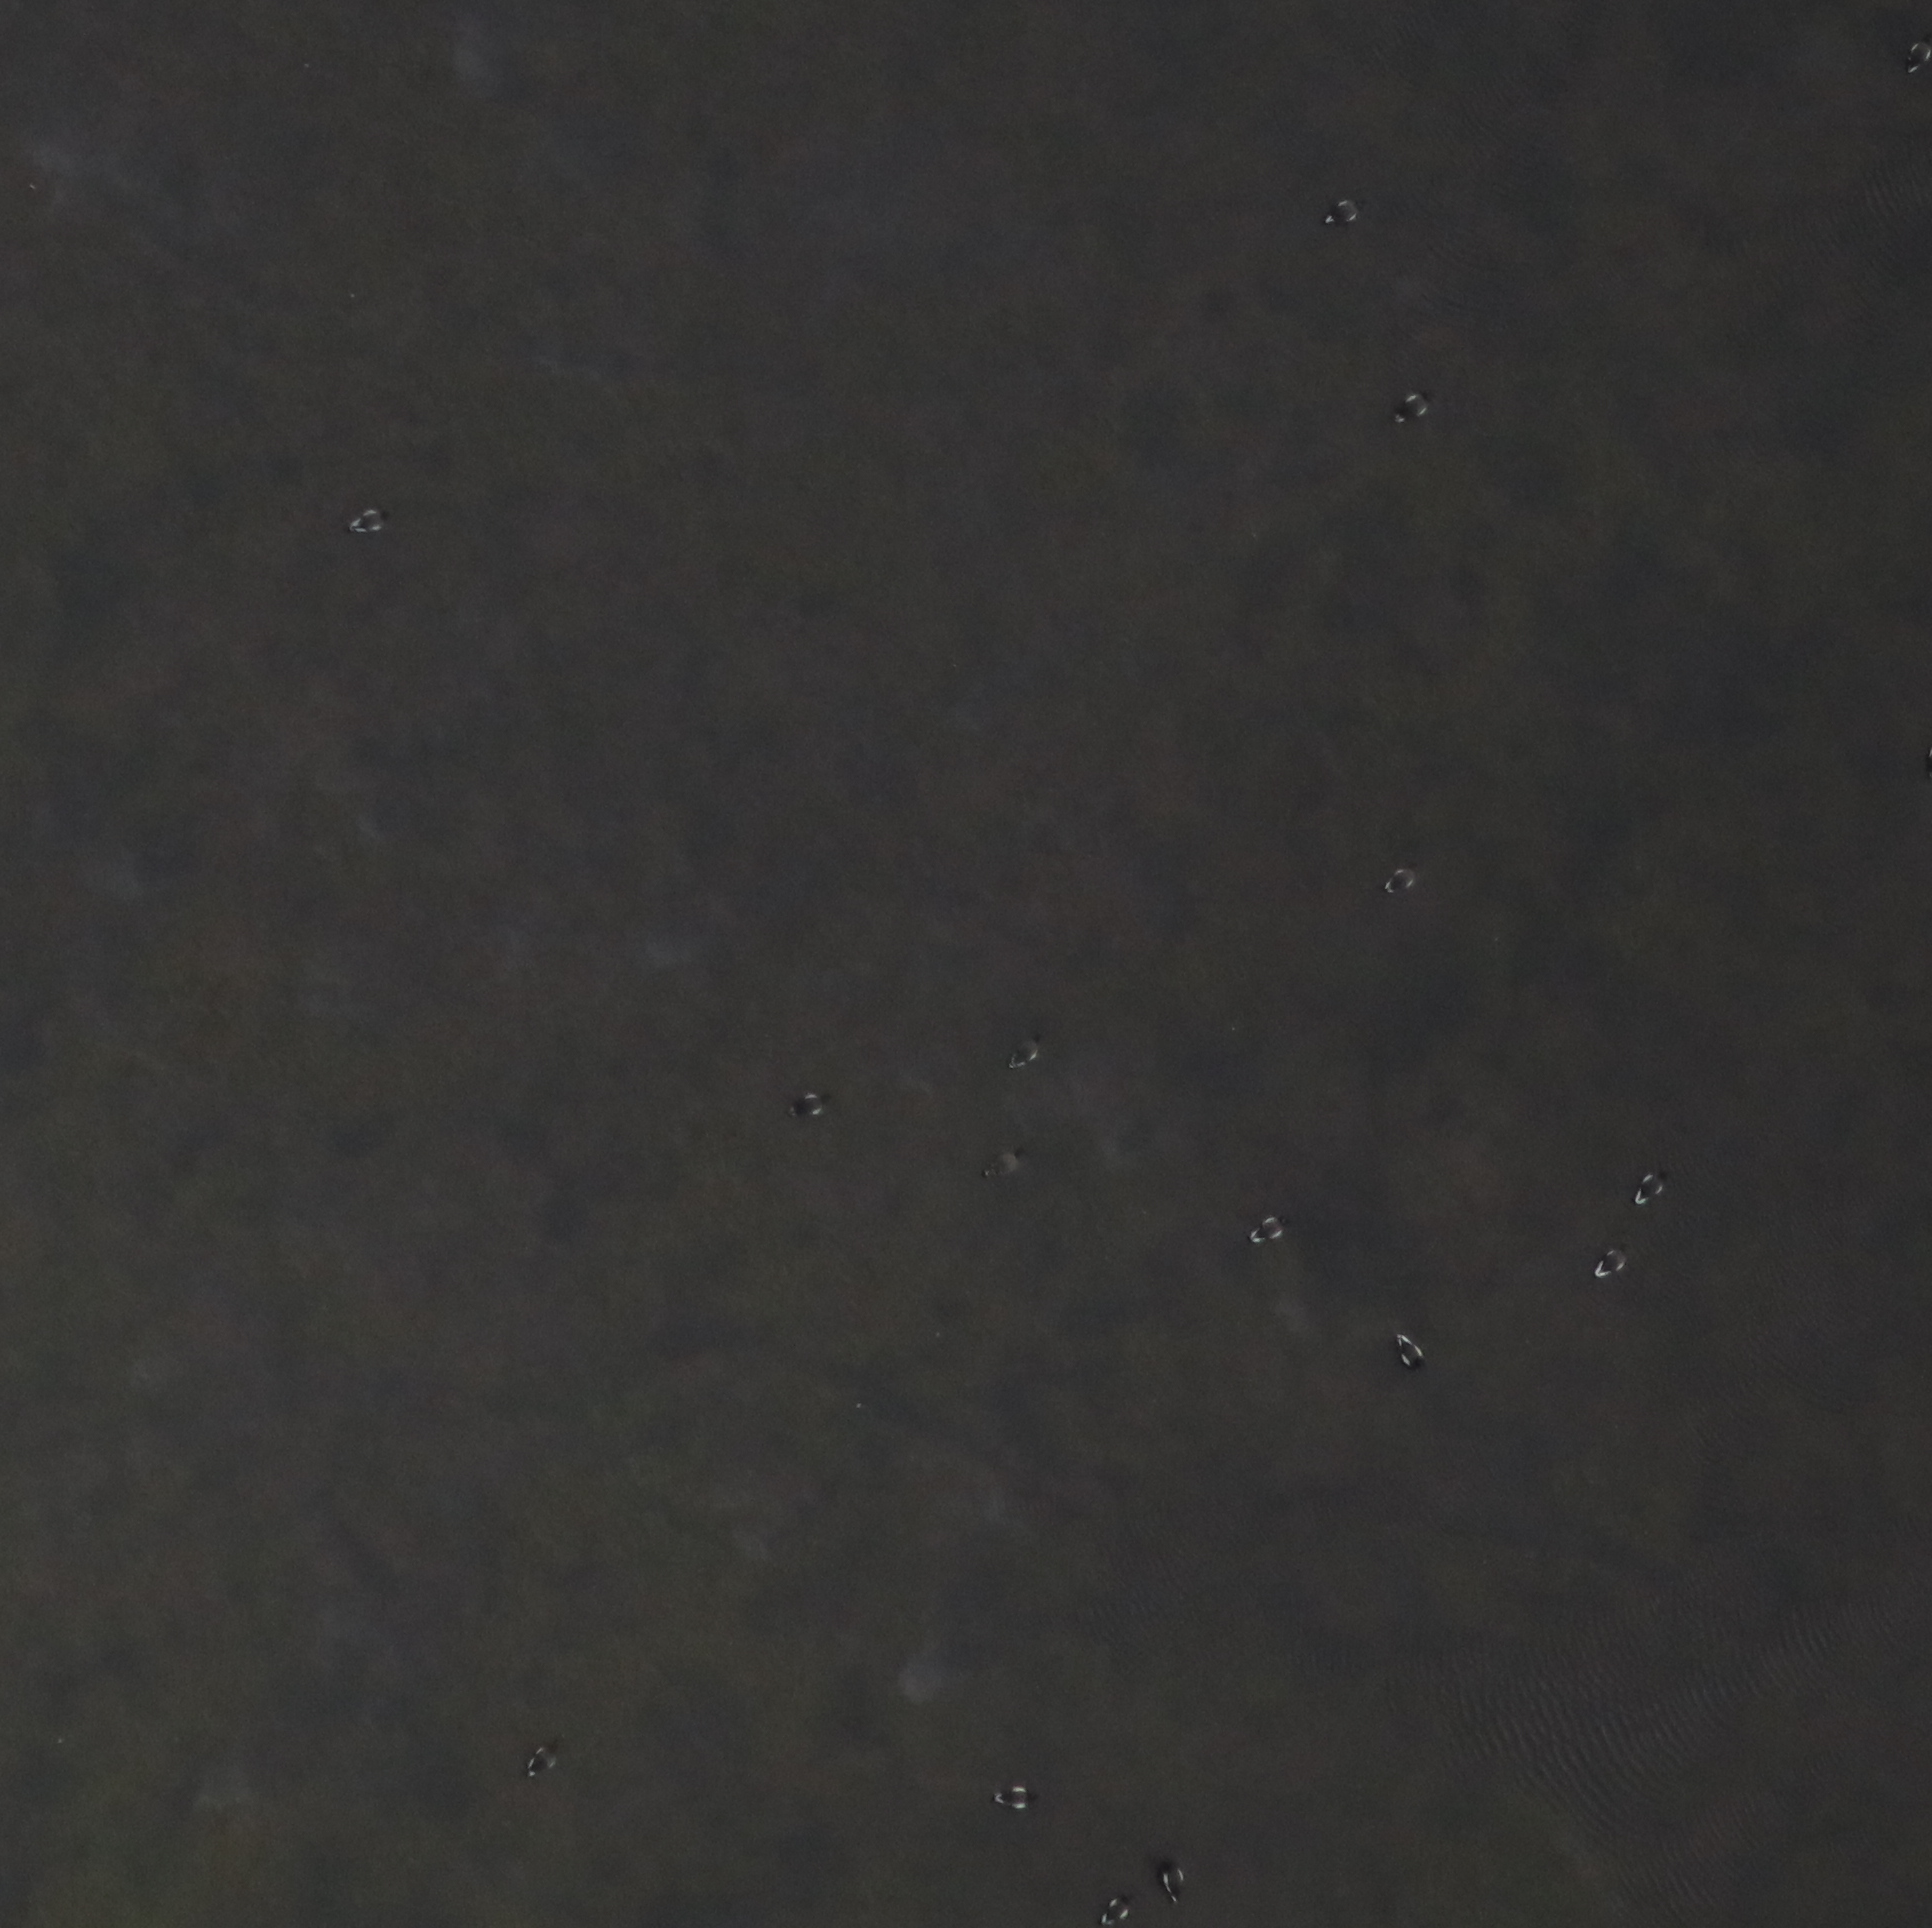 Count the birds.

16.